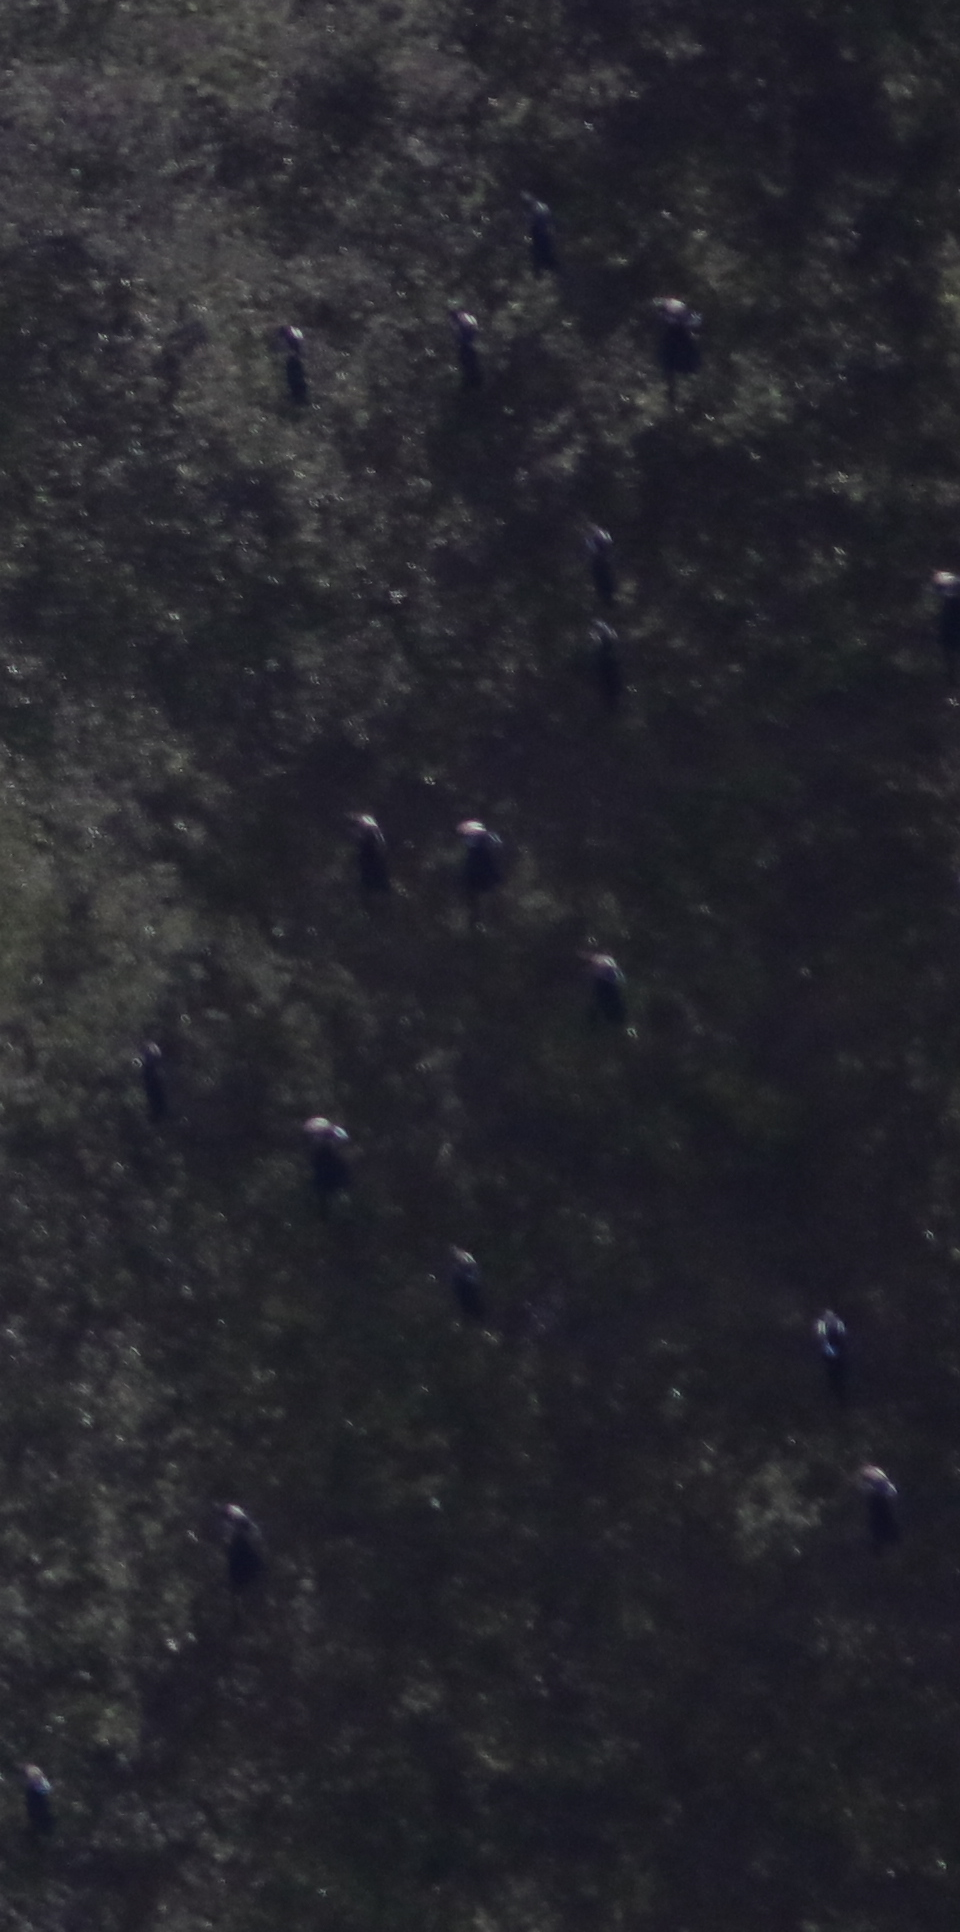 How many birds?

15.